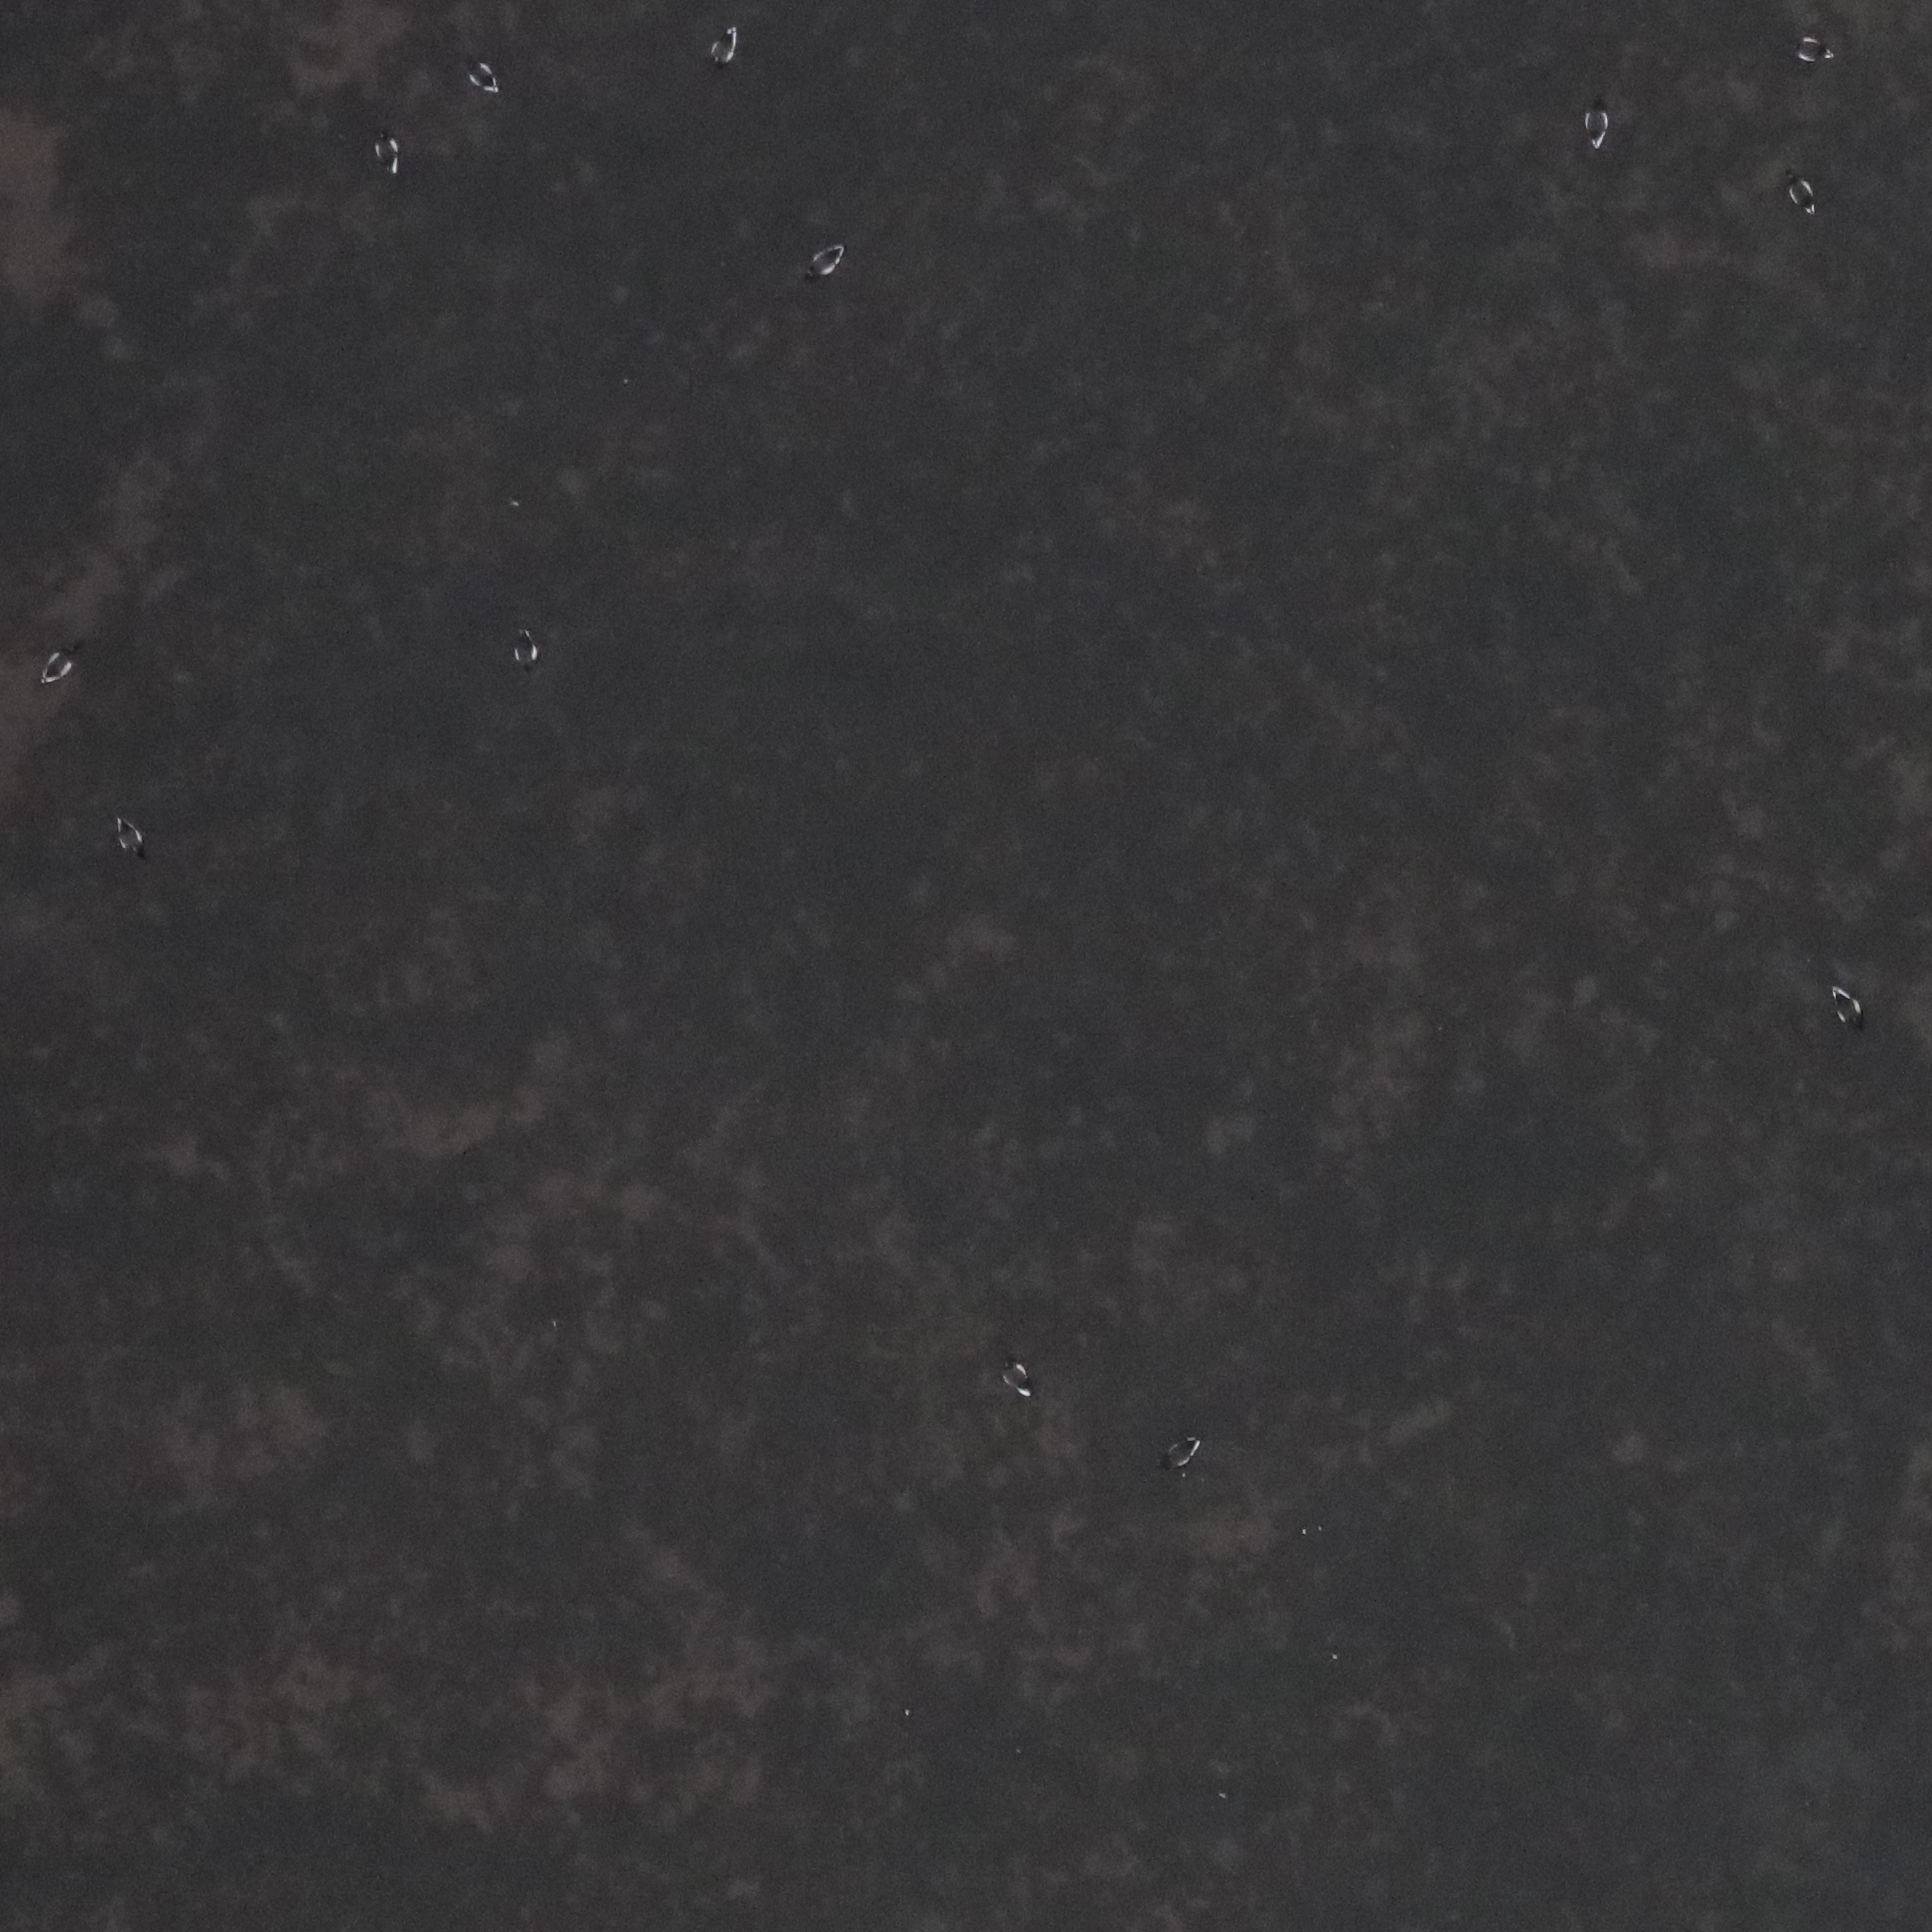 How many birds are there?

13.